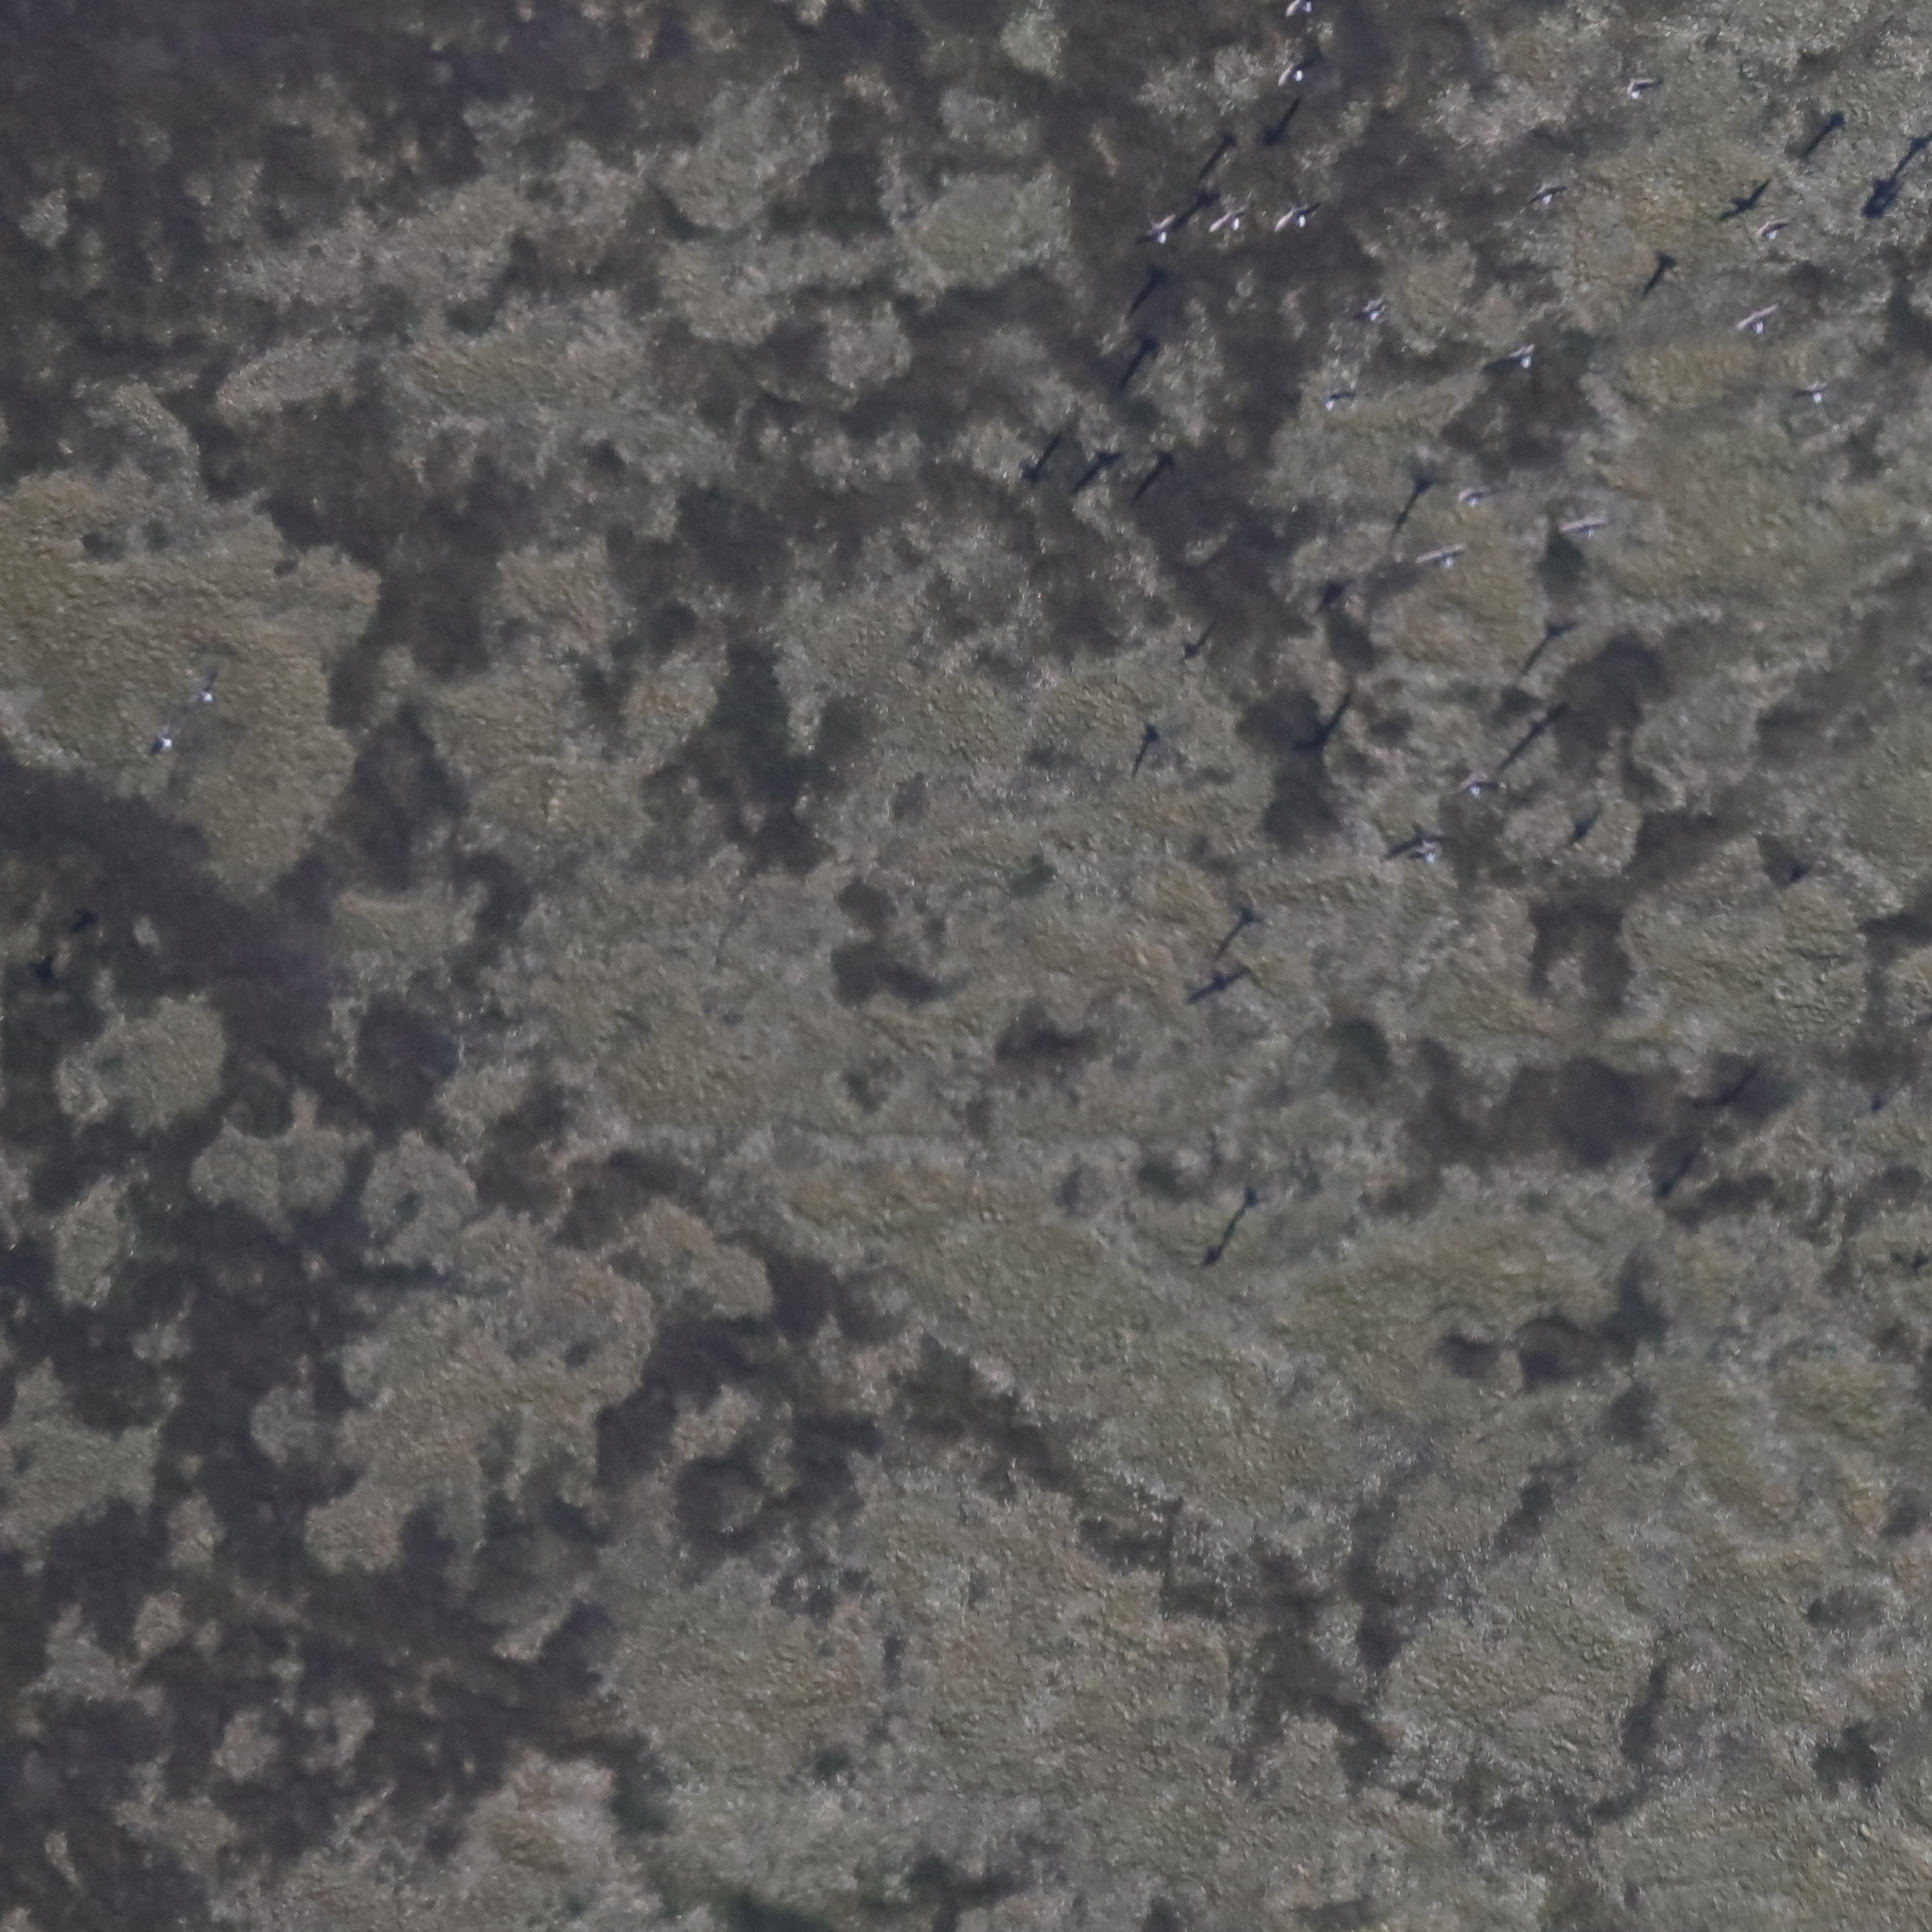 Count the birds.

20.